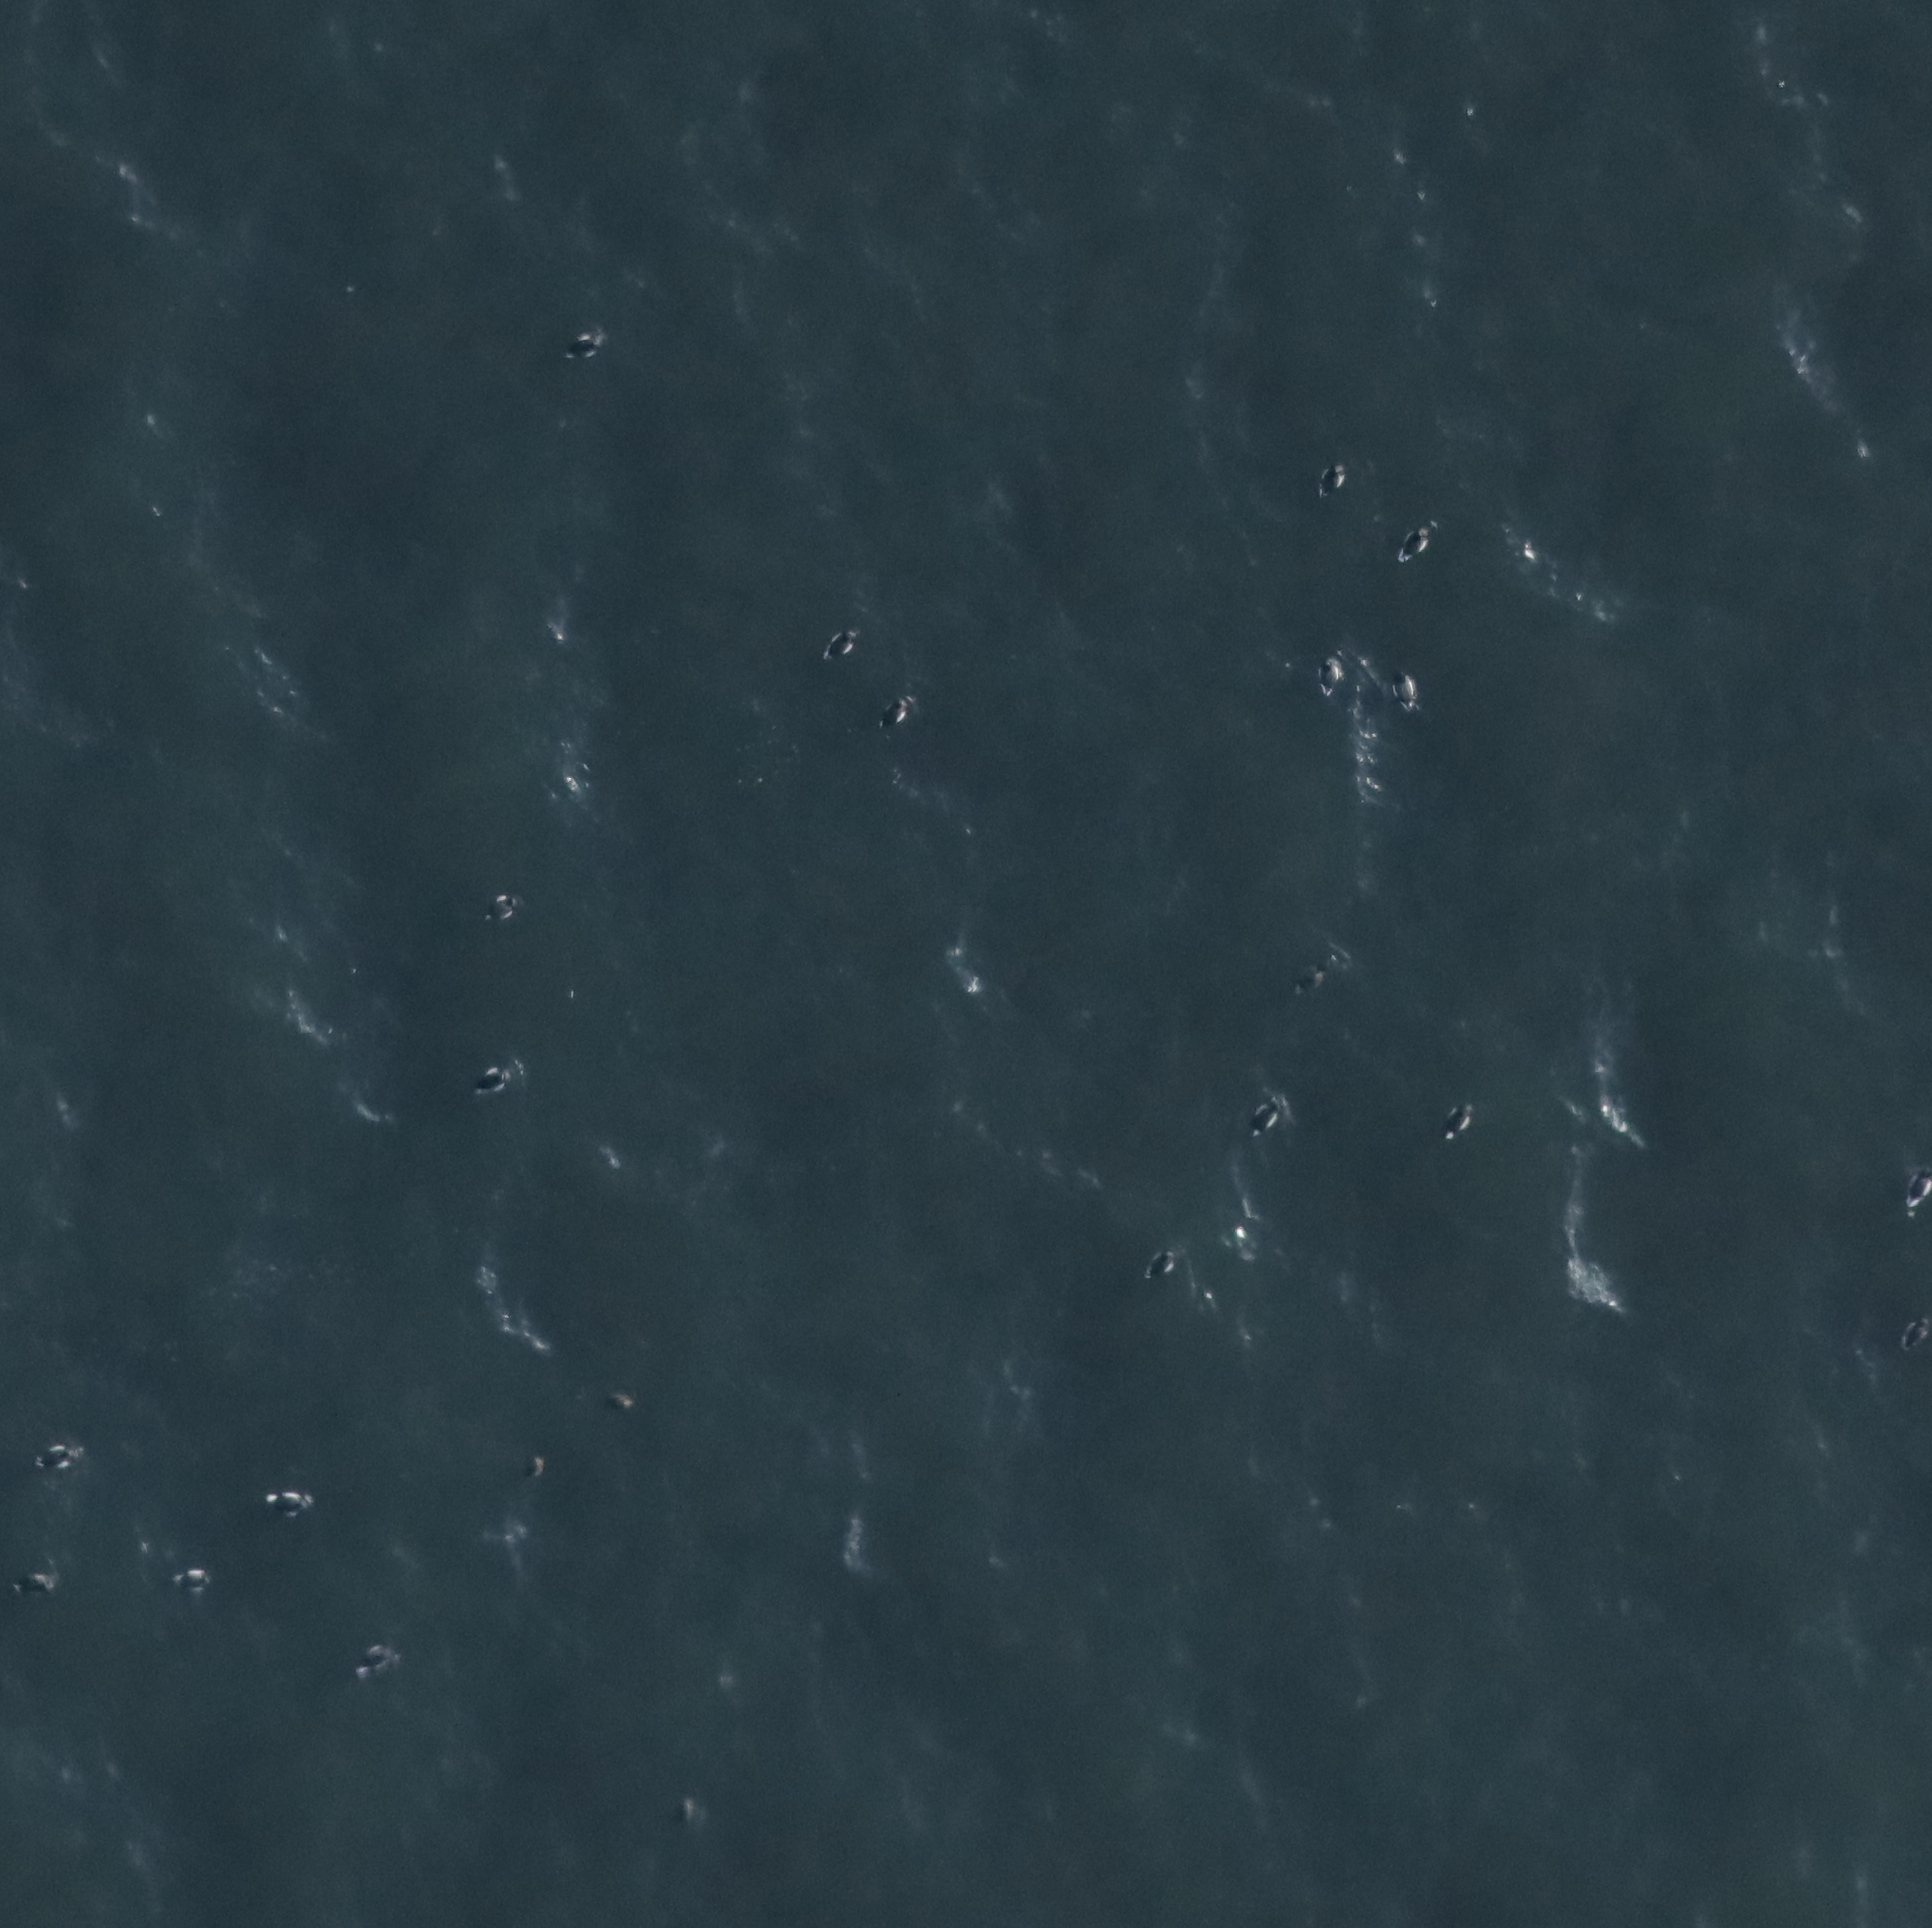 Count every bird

23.